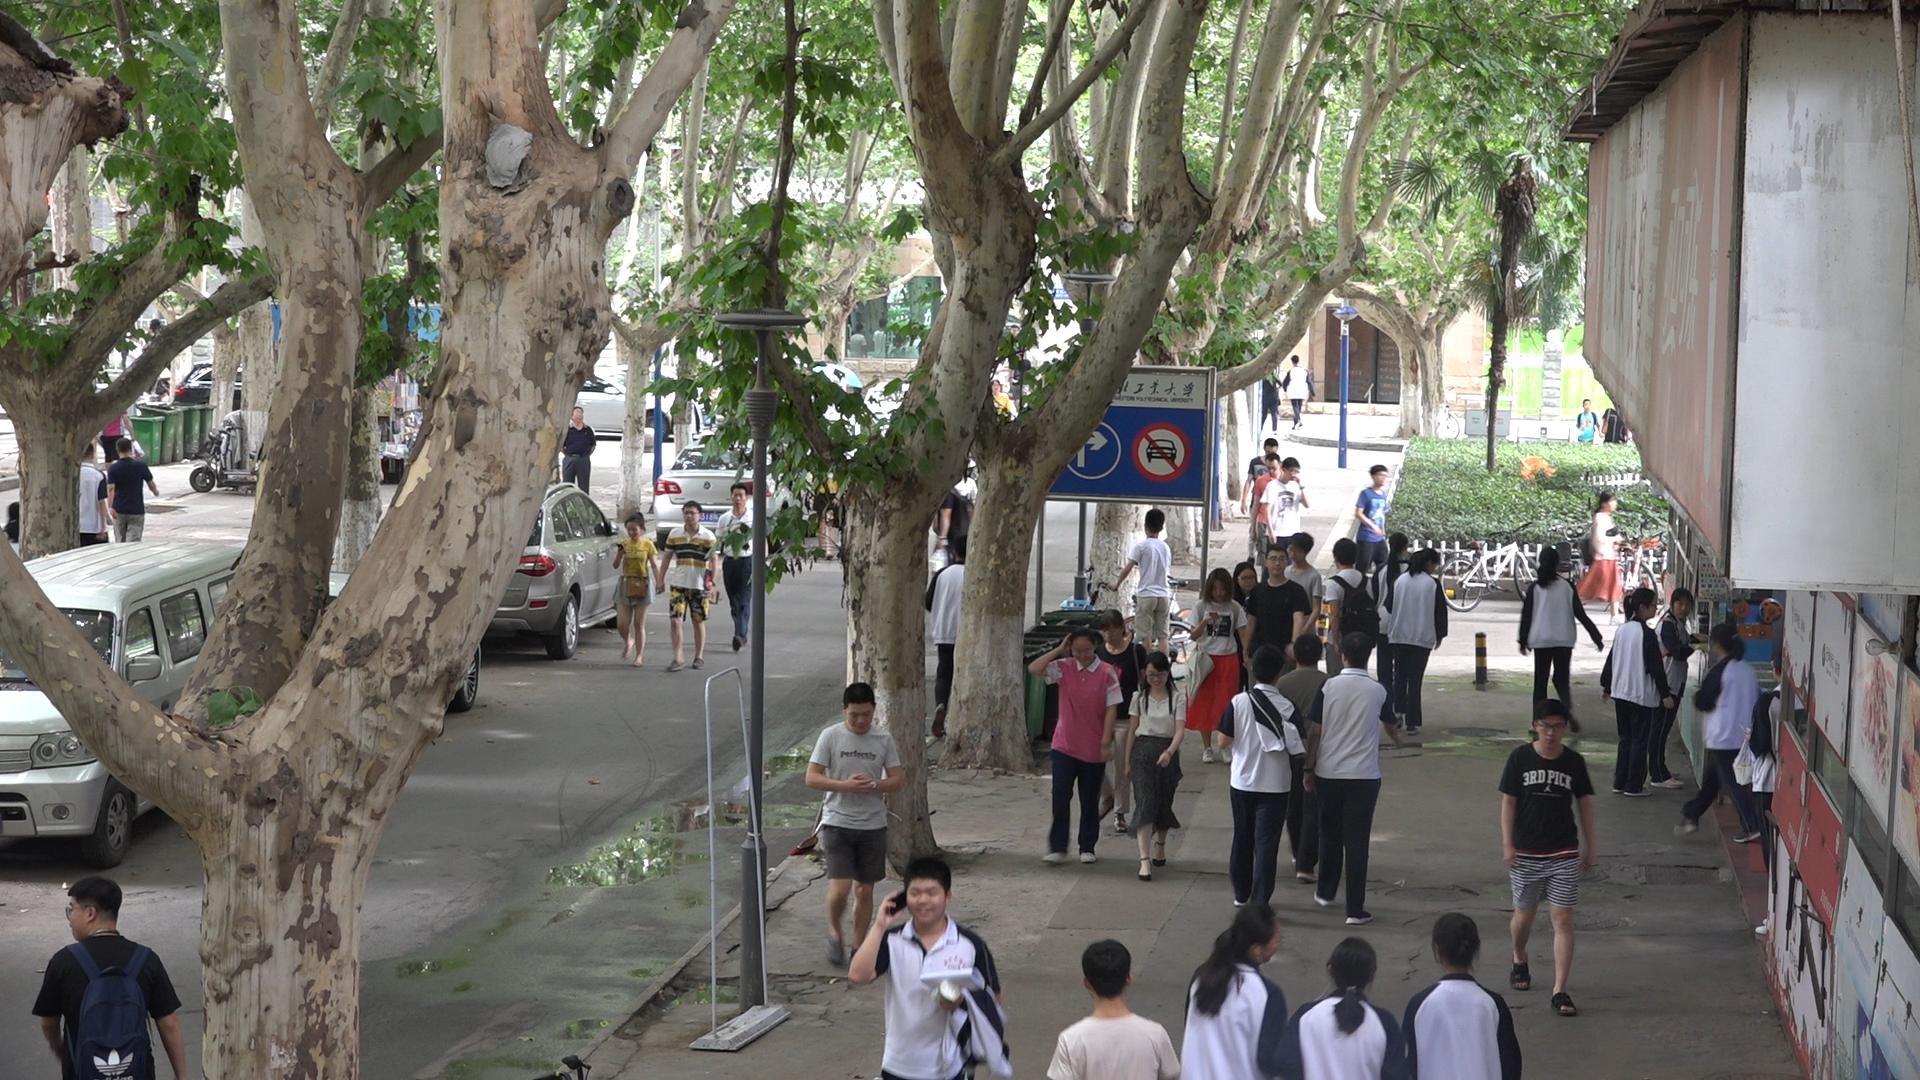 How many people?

52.